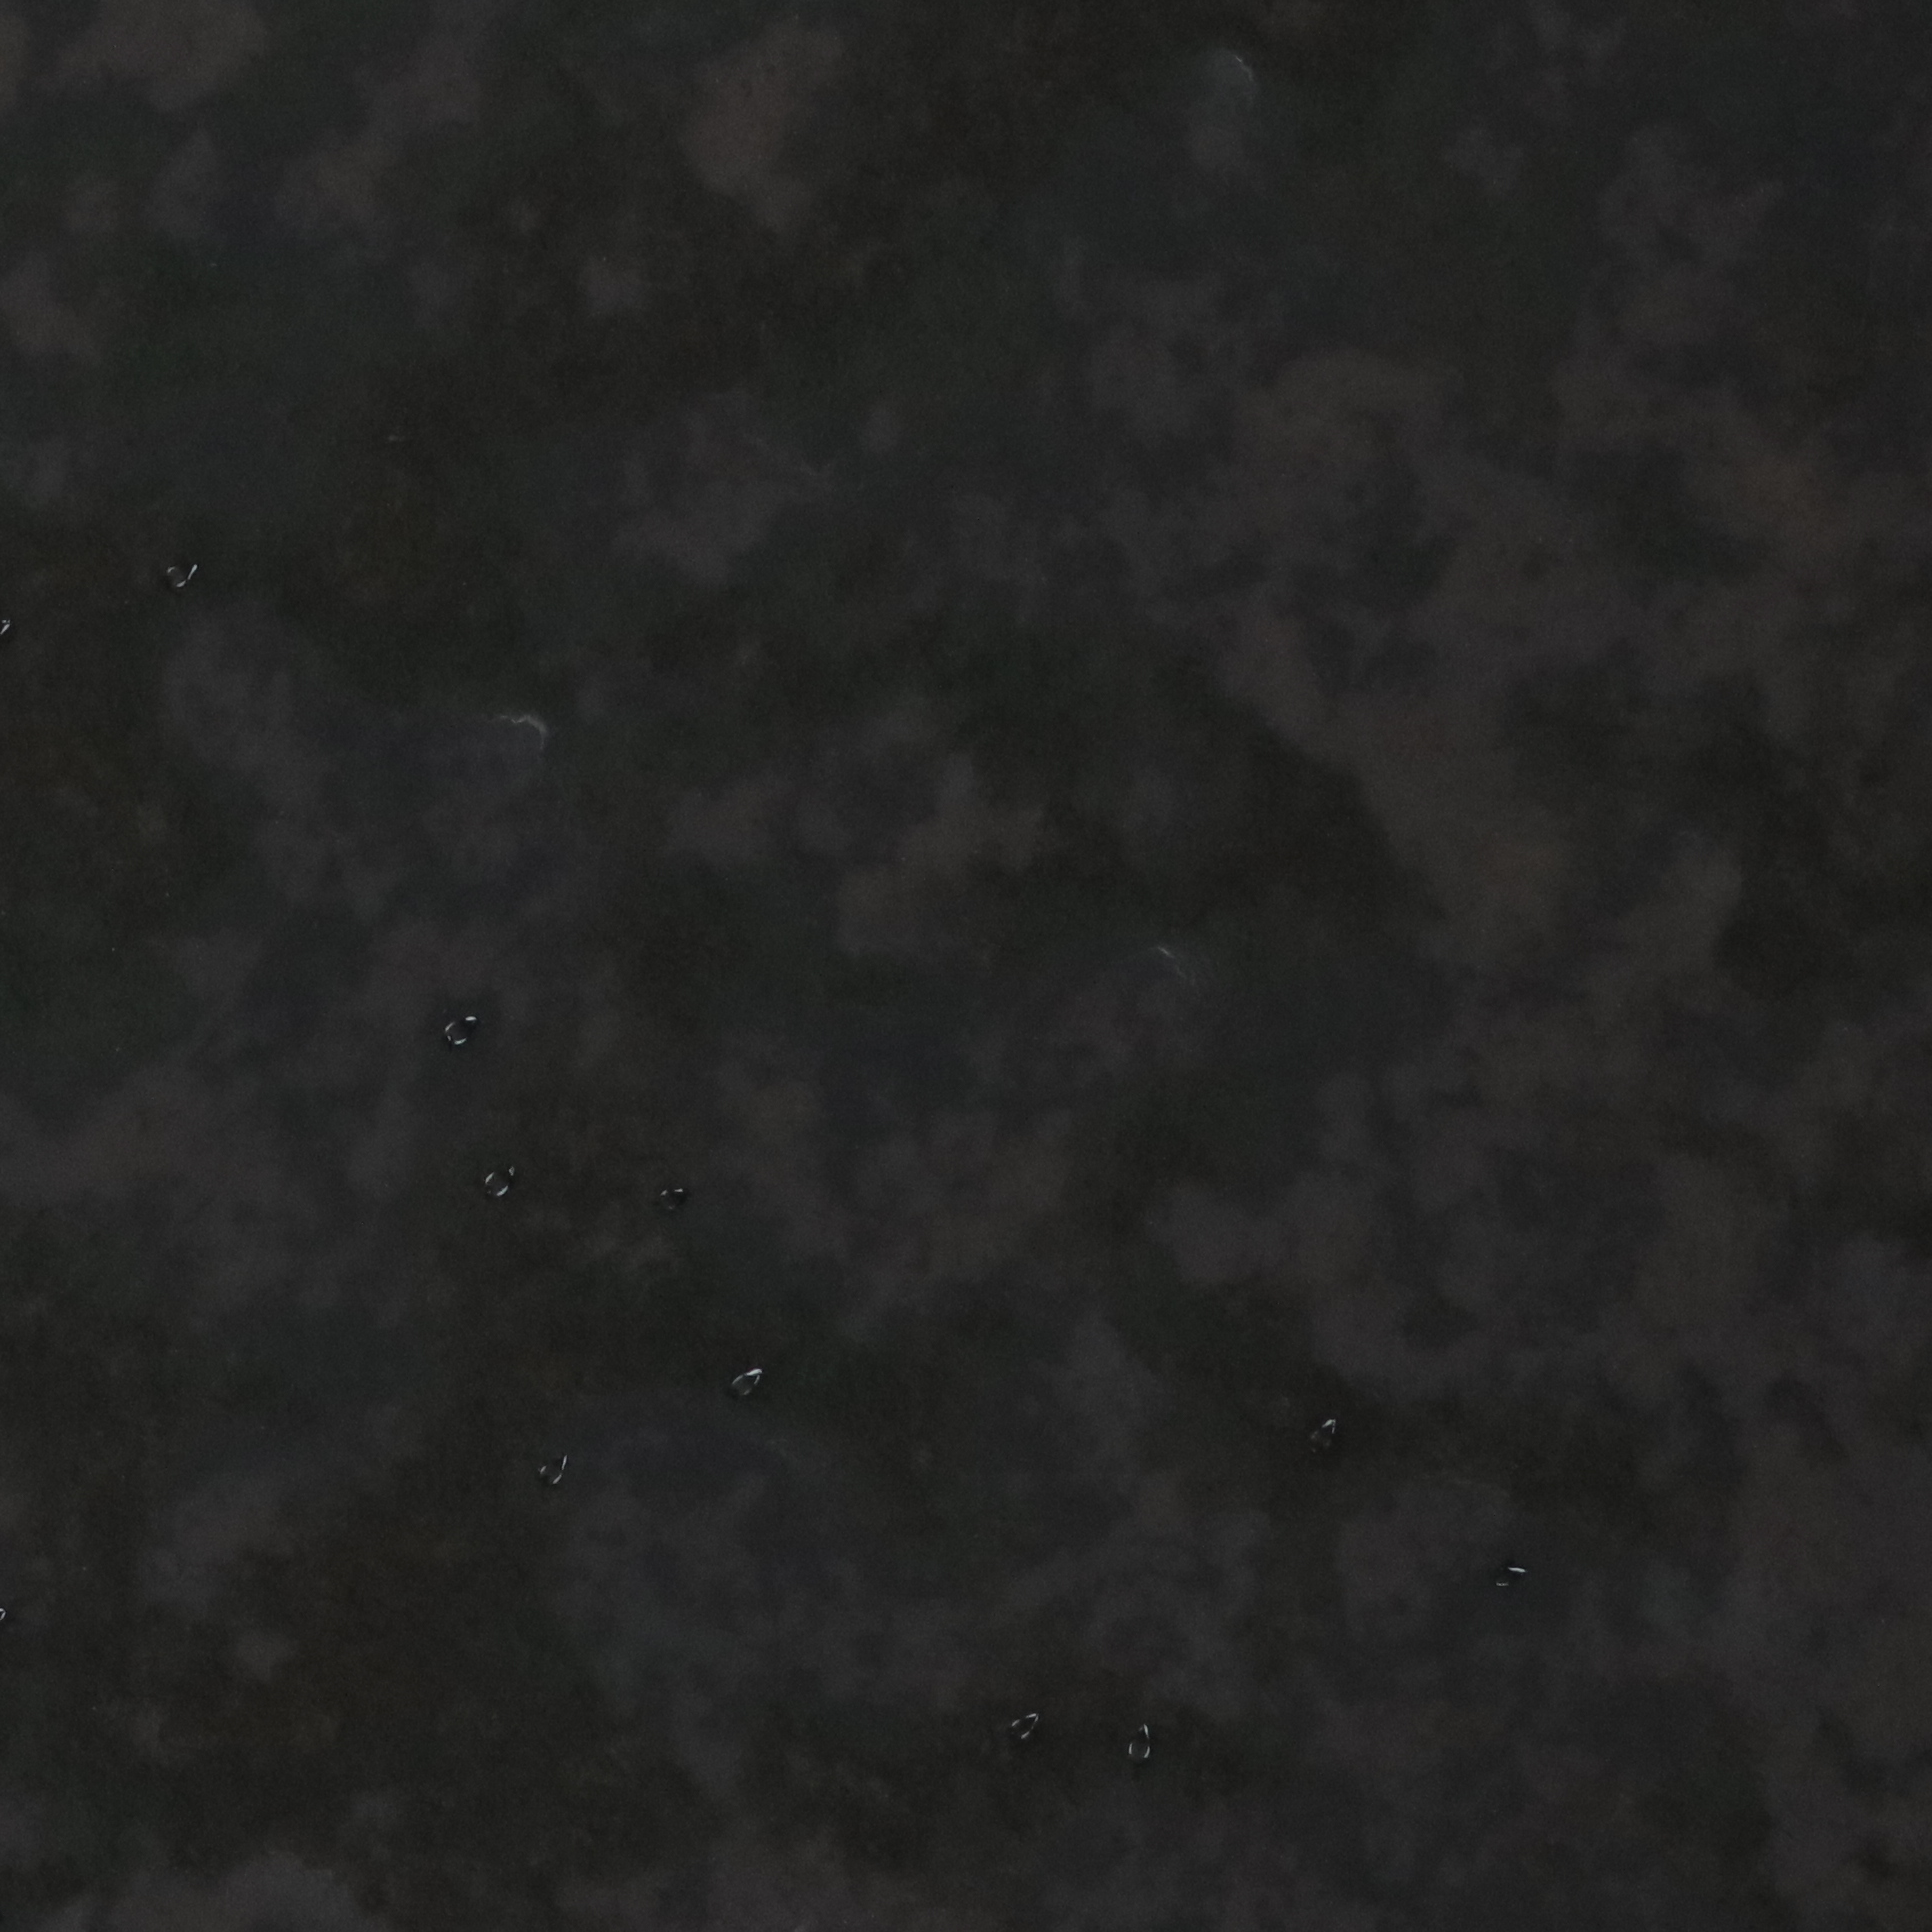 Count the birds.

10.